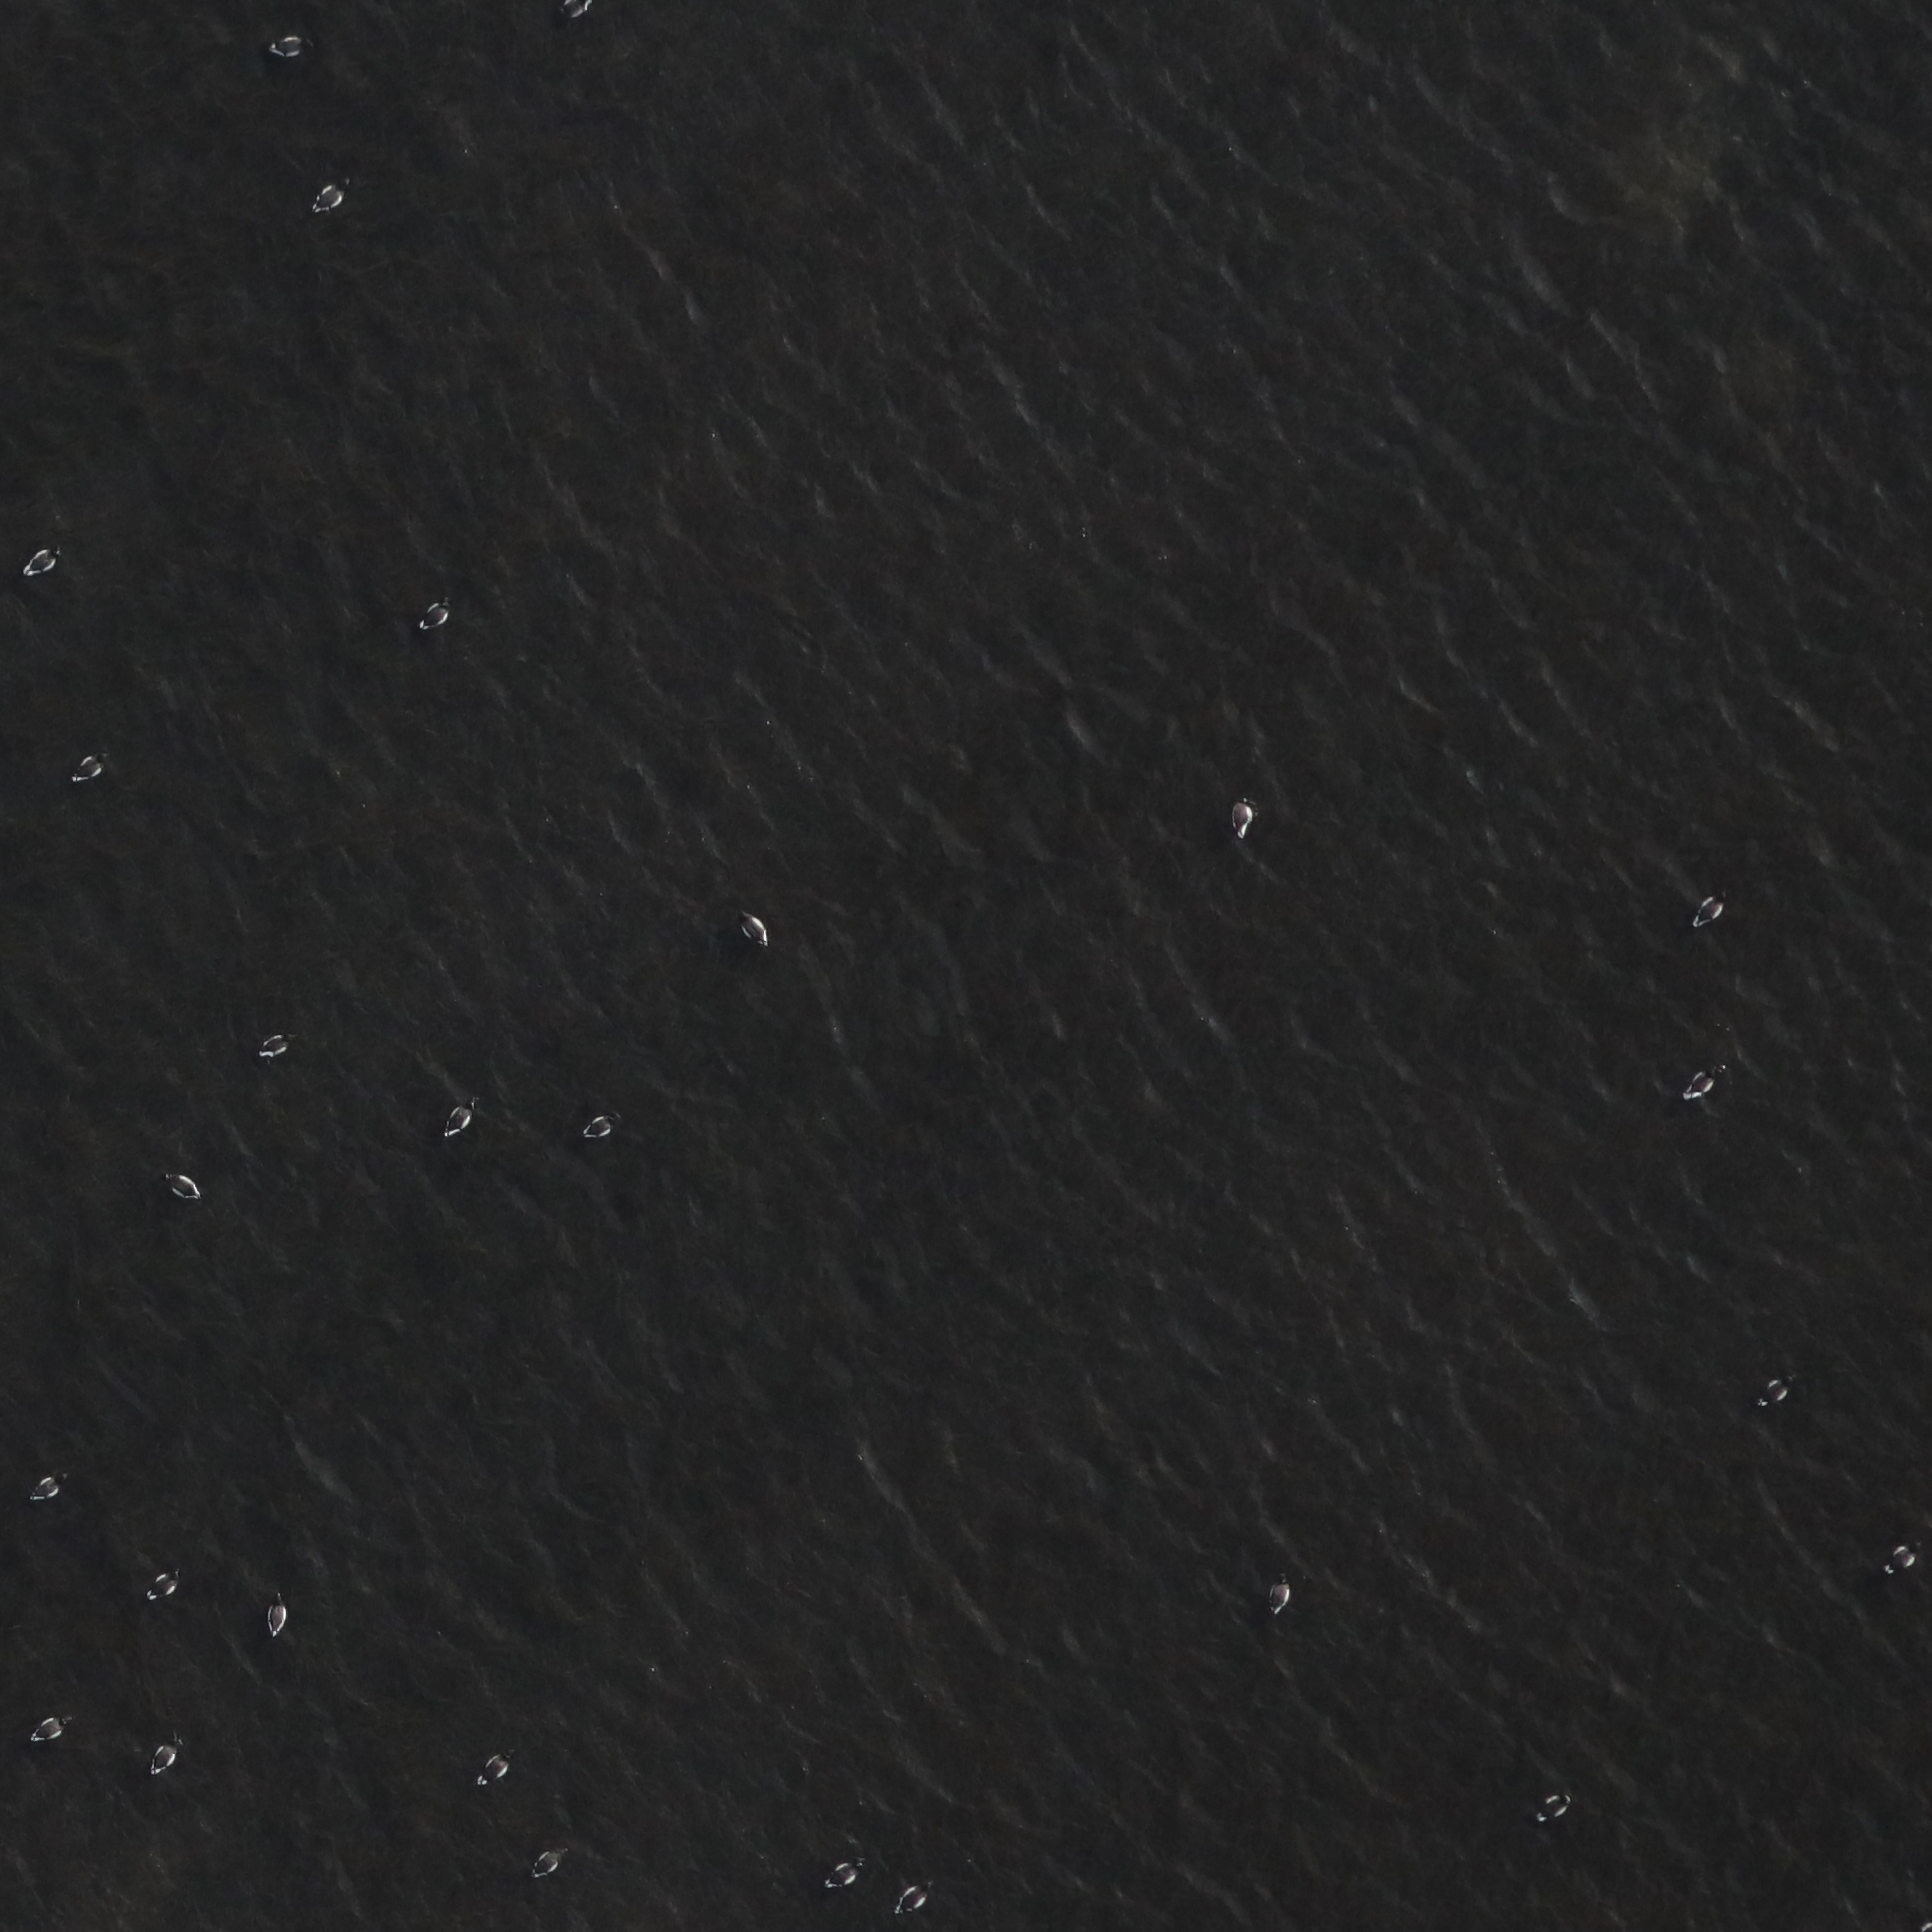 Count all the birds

27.